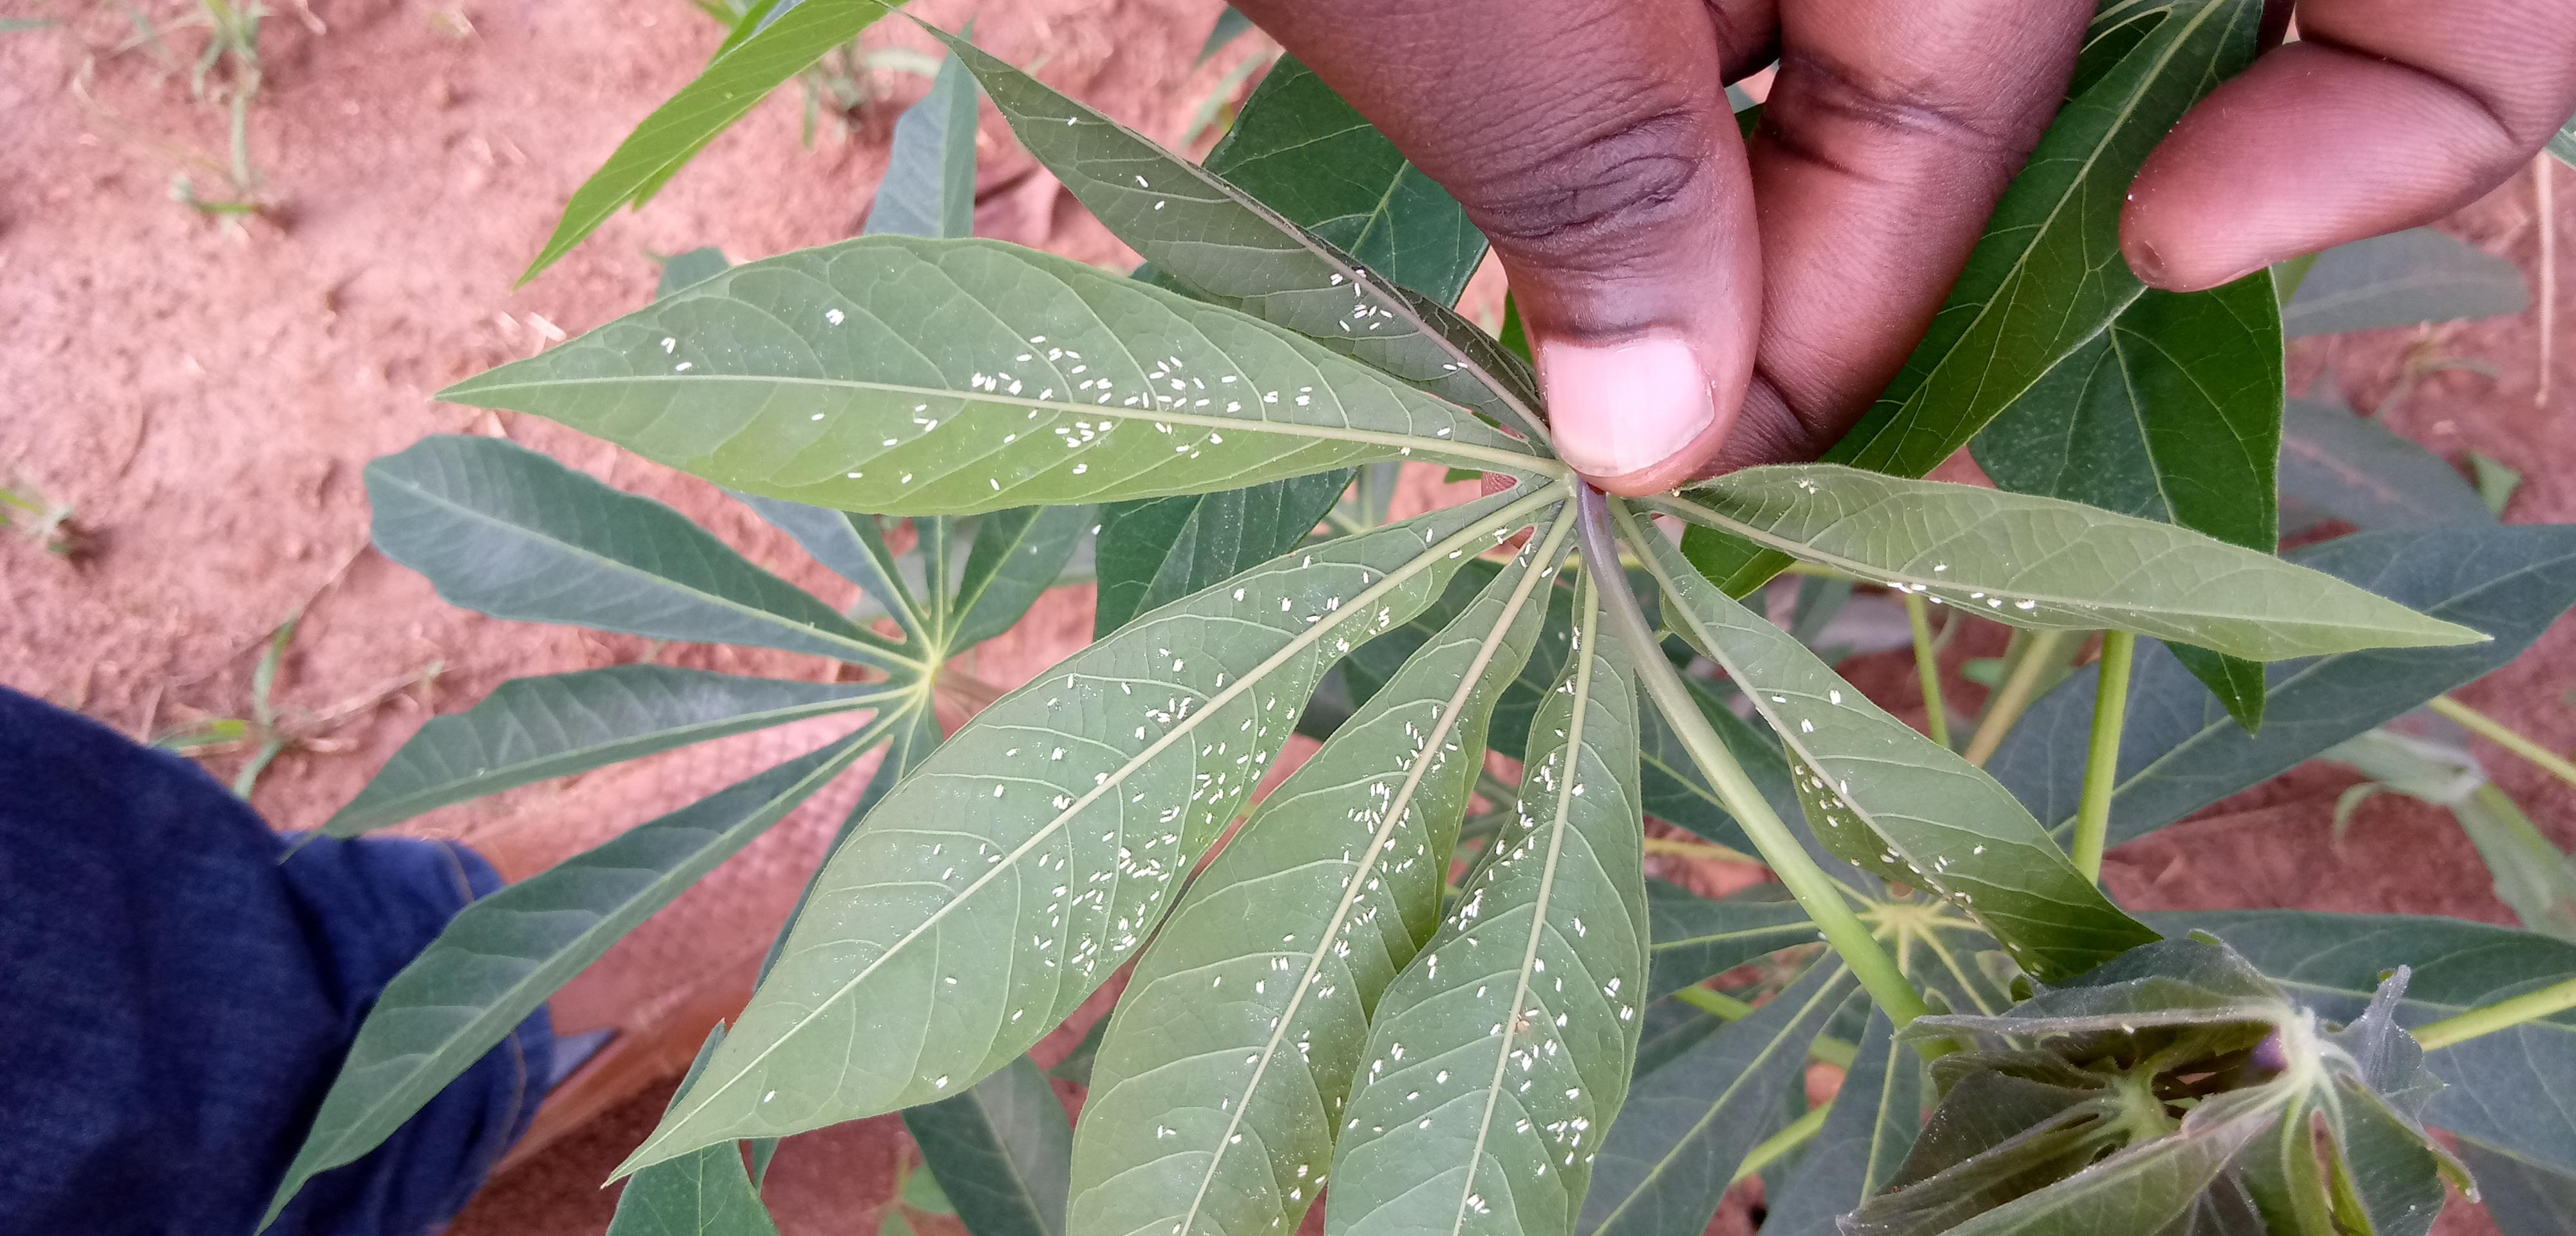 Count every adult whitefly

392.